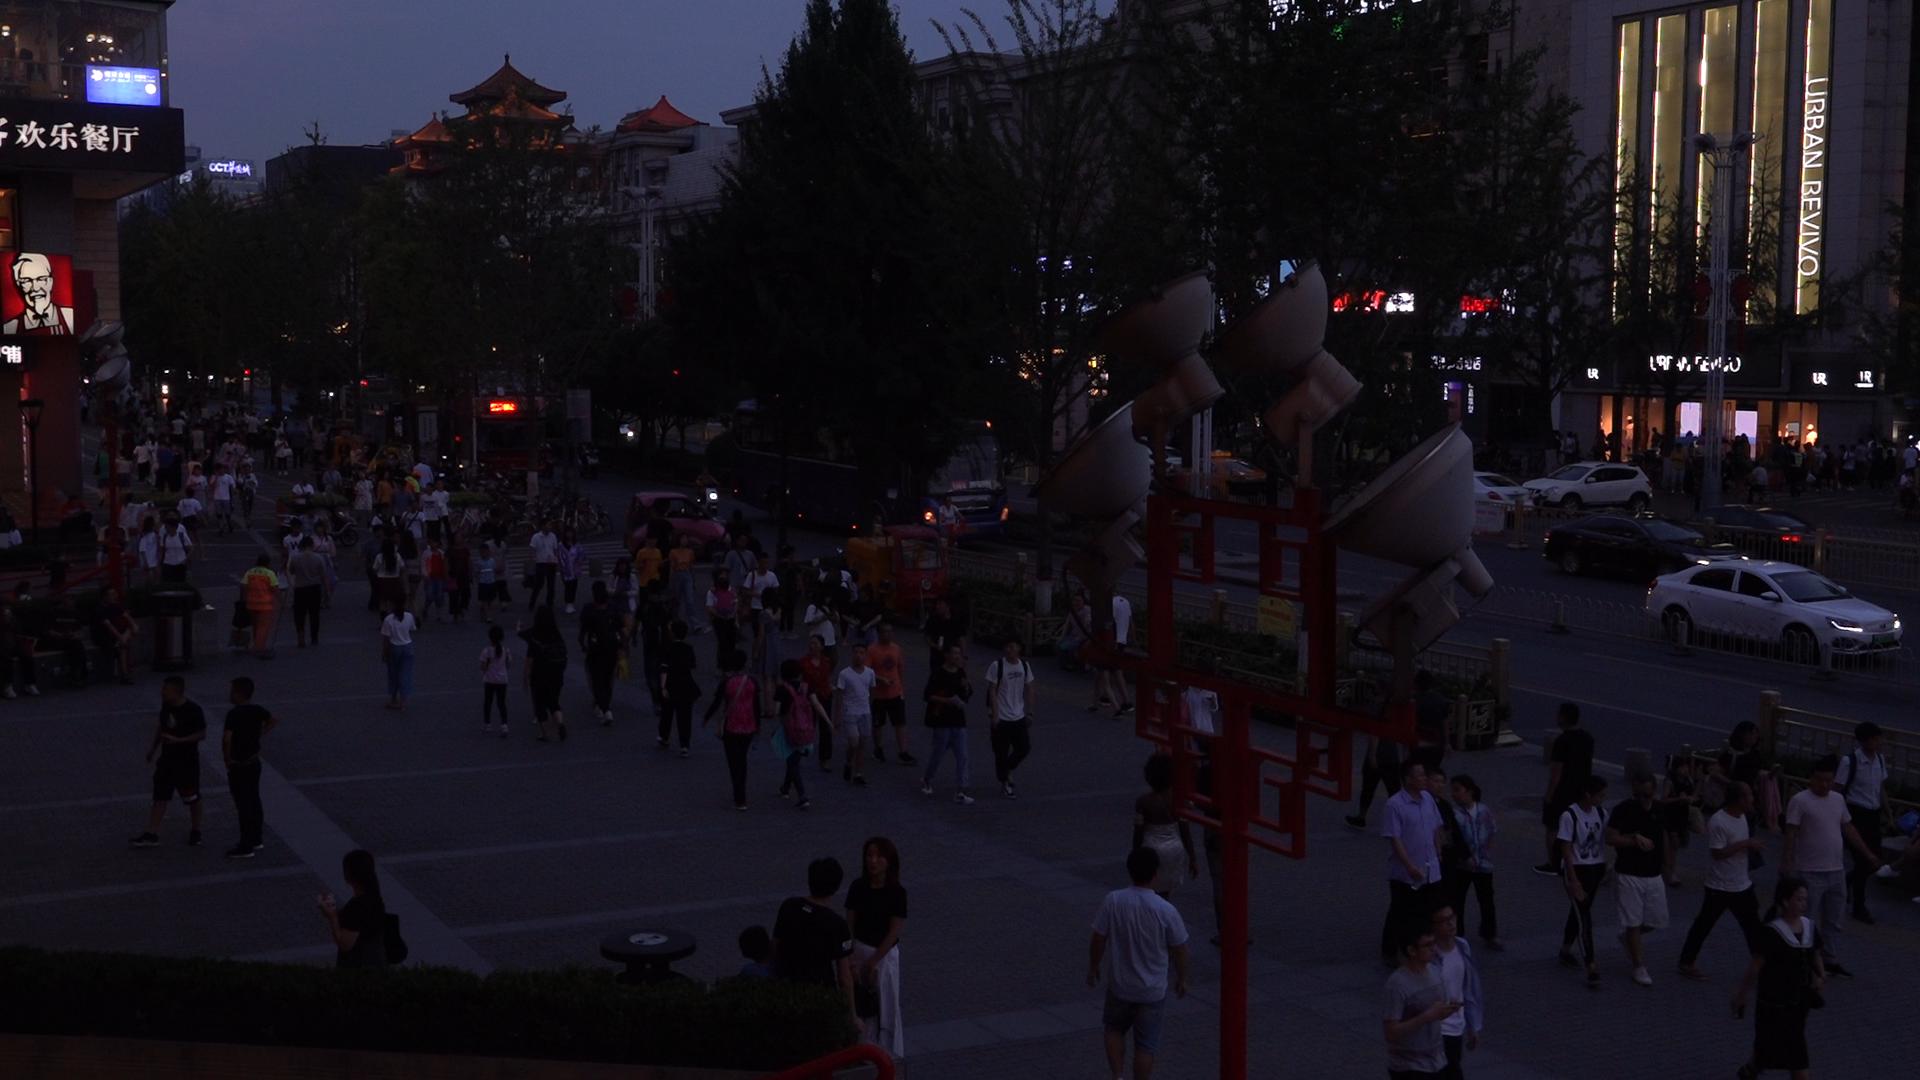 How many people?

143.